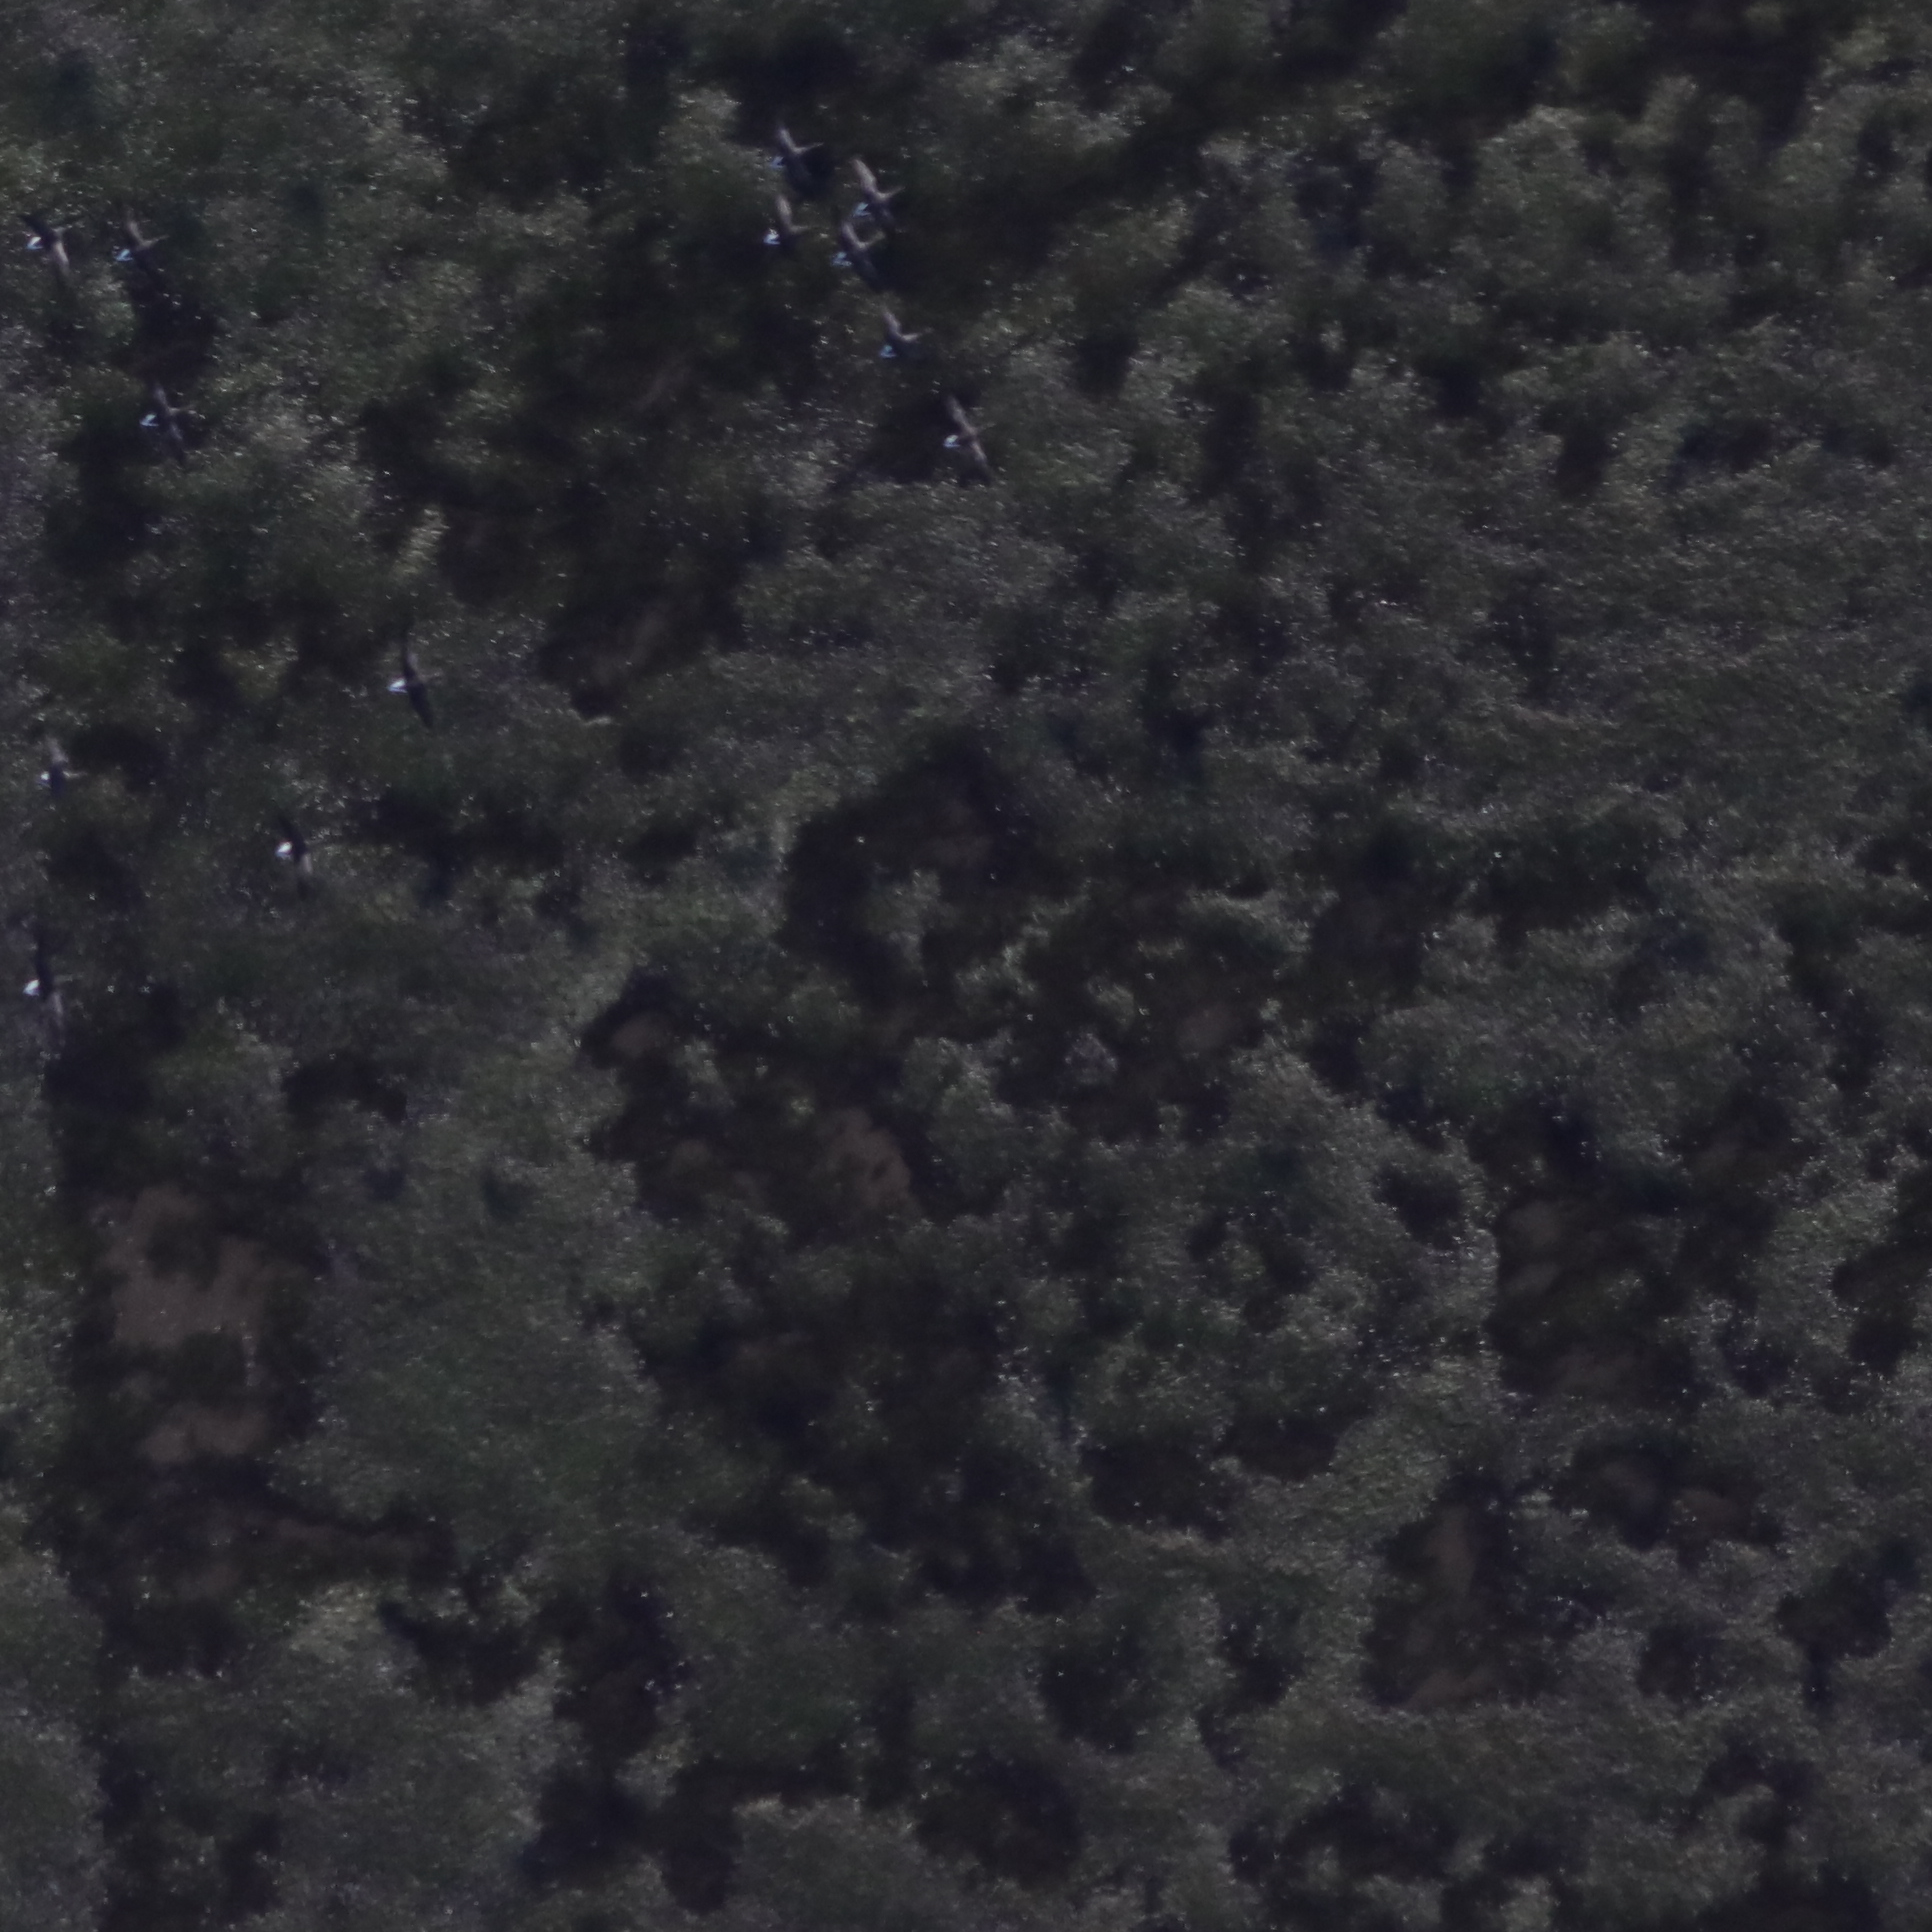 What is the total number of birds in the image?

13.